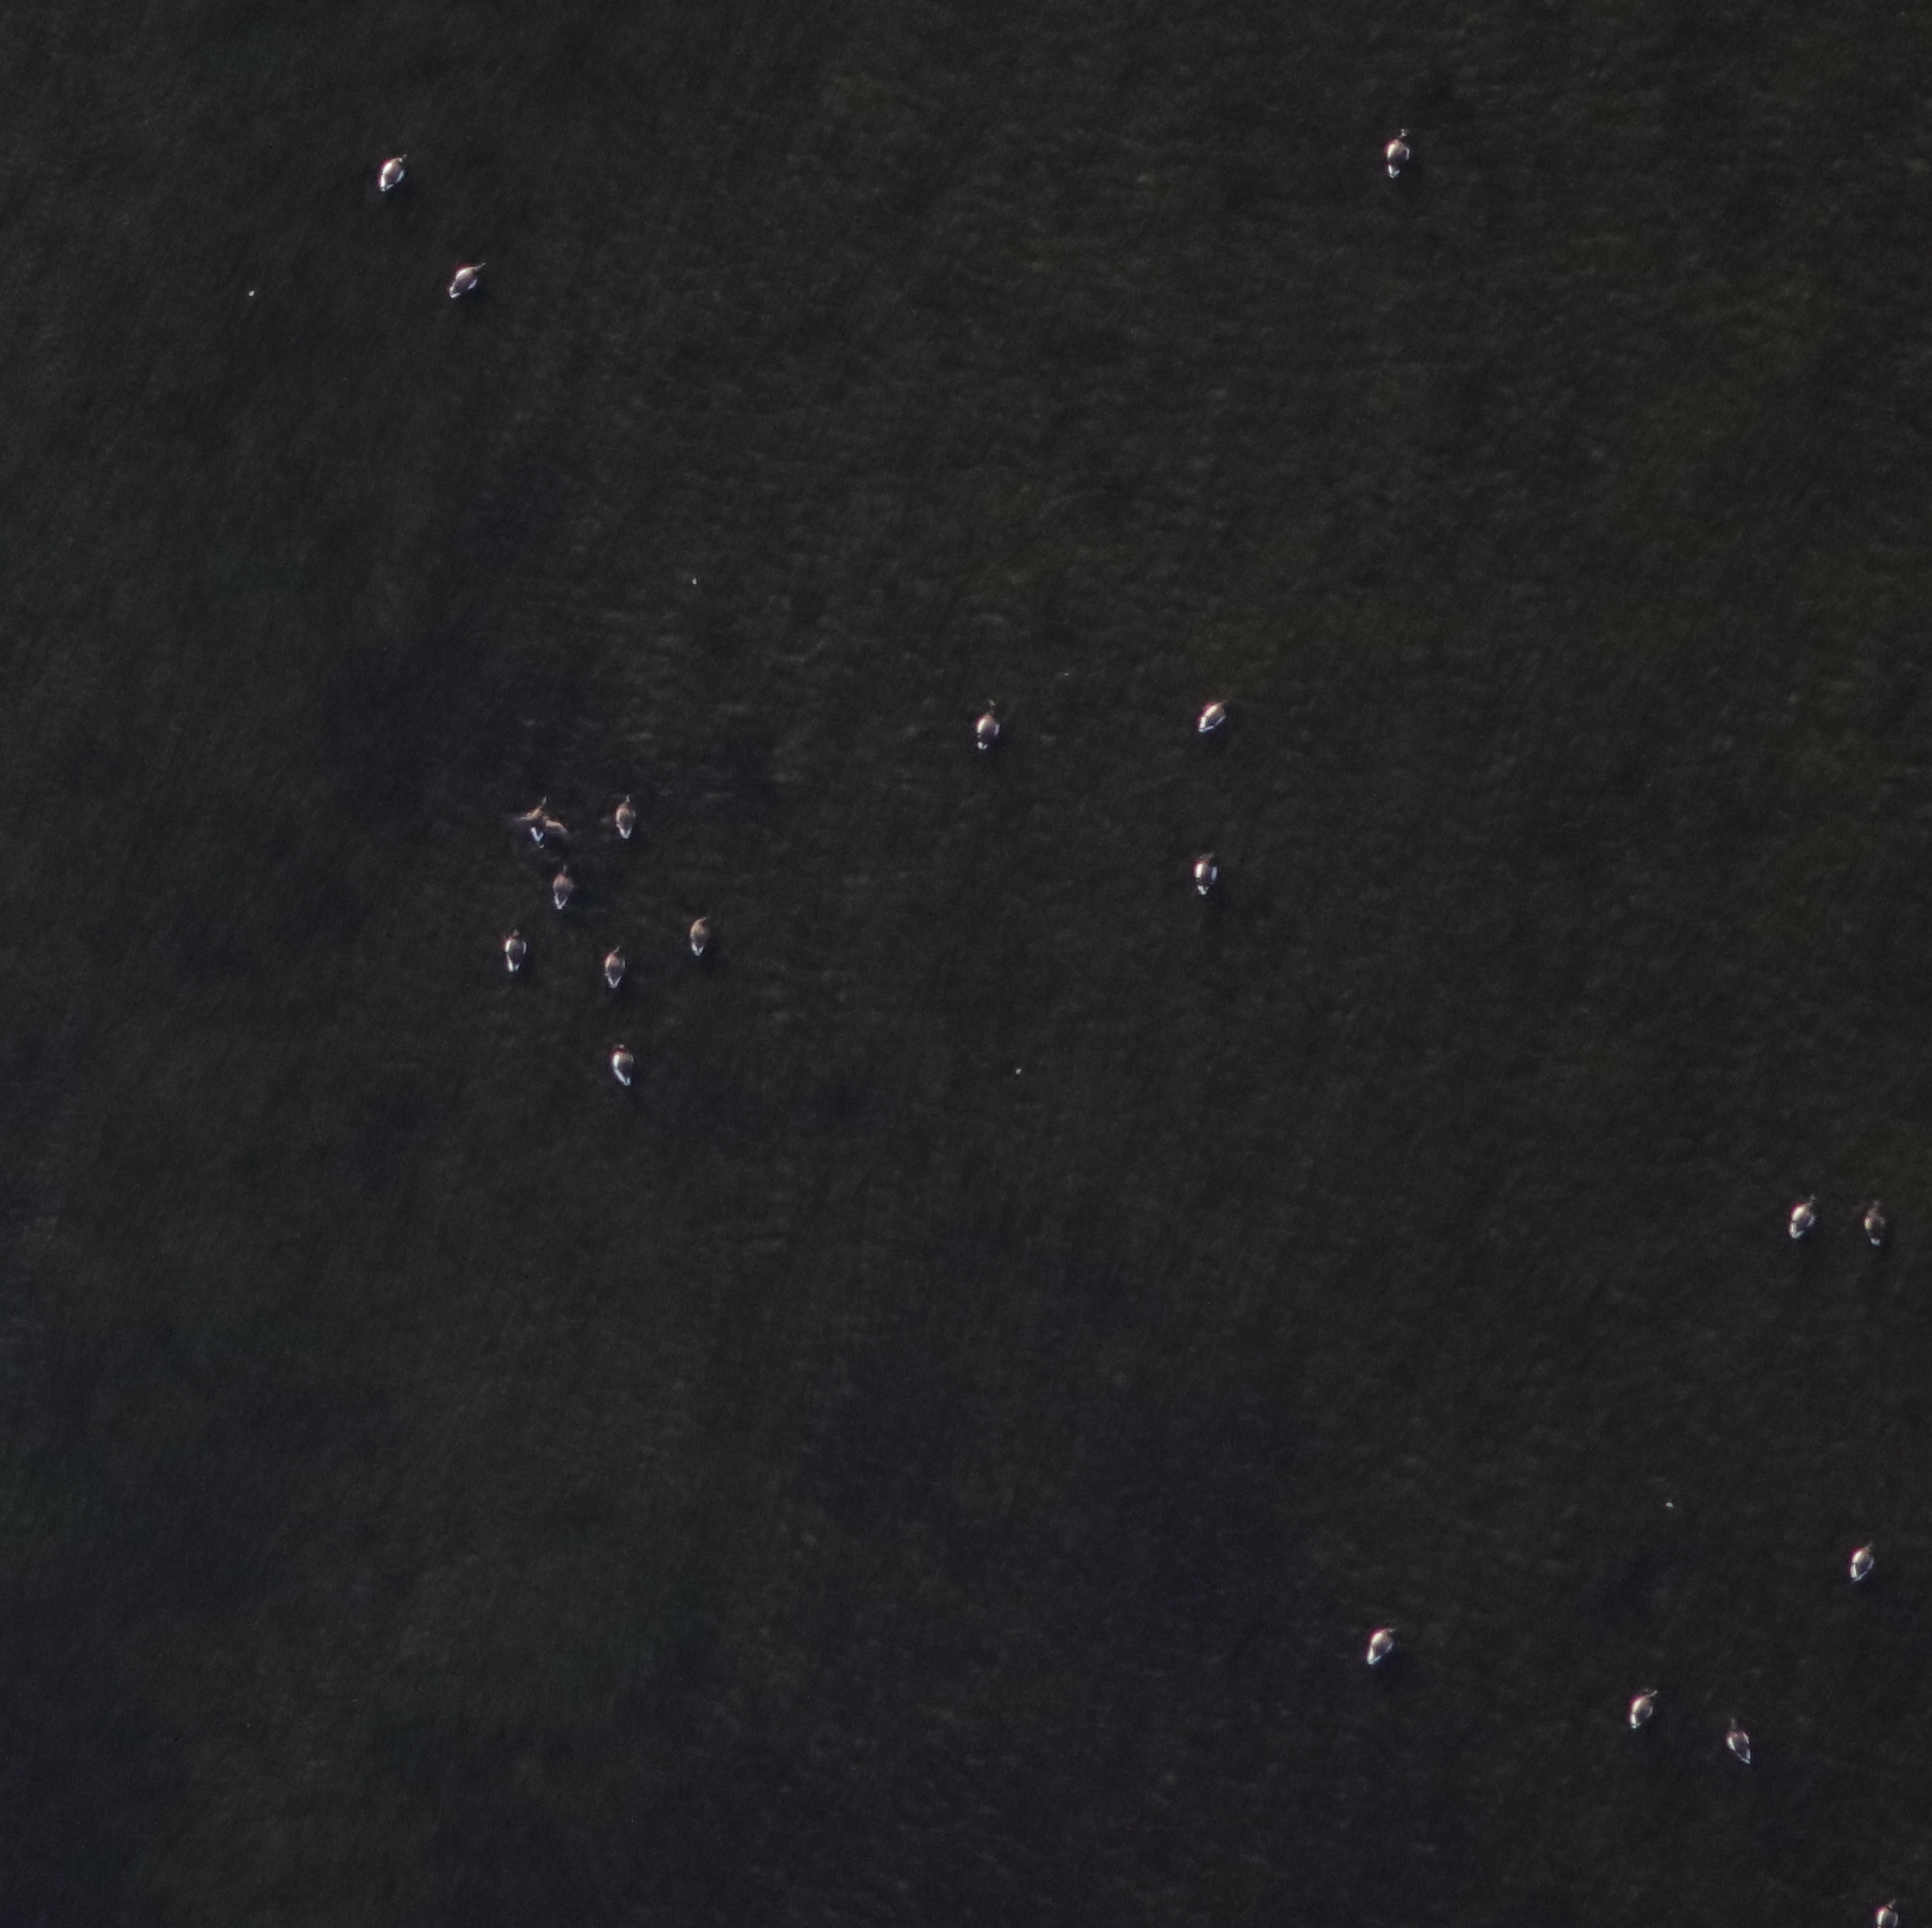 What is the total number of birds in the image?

20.